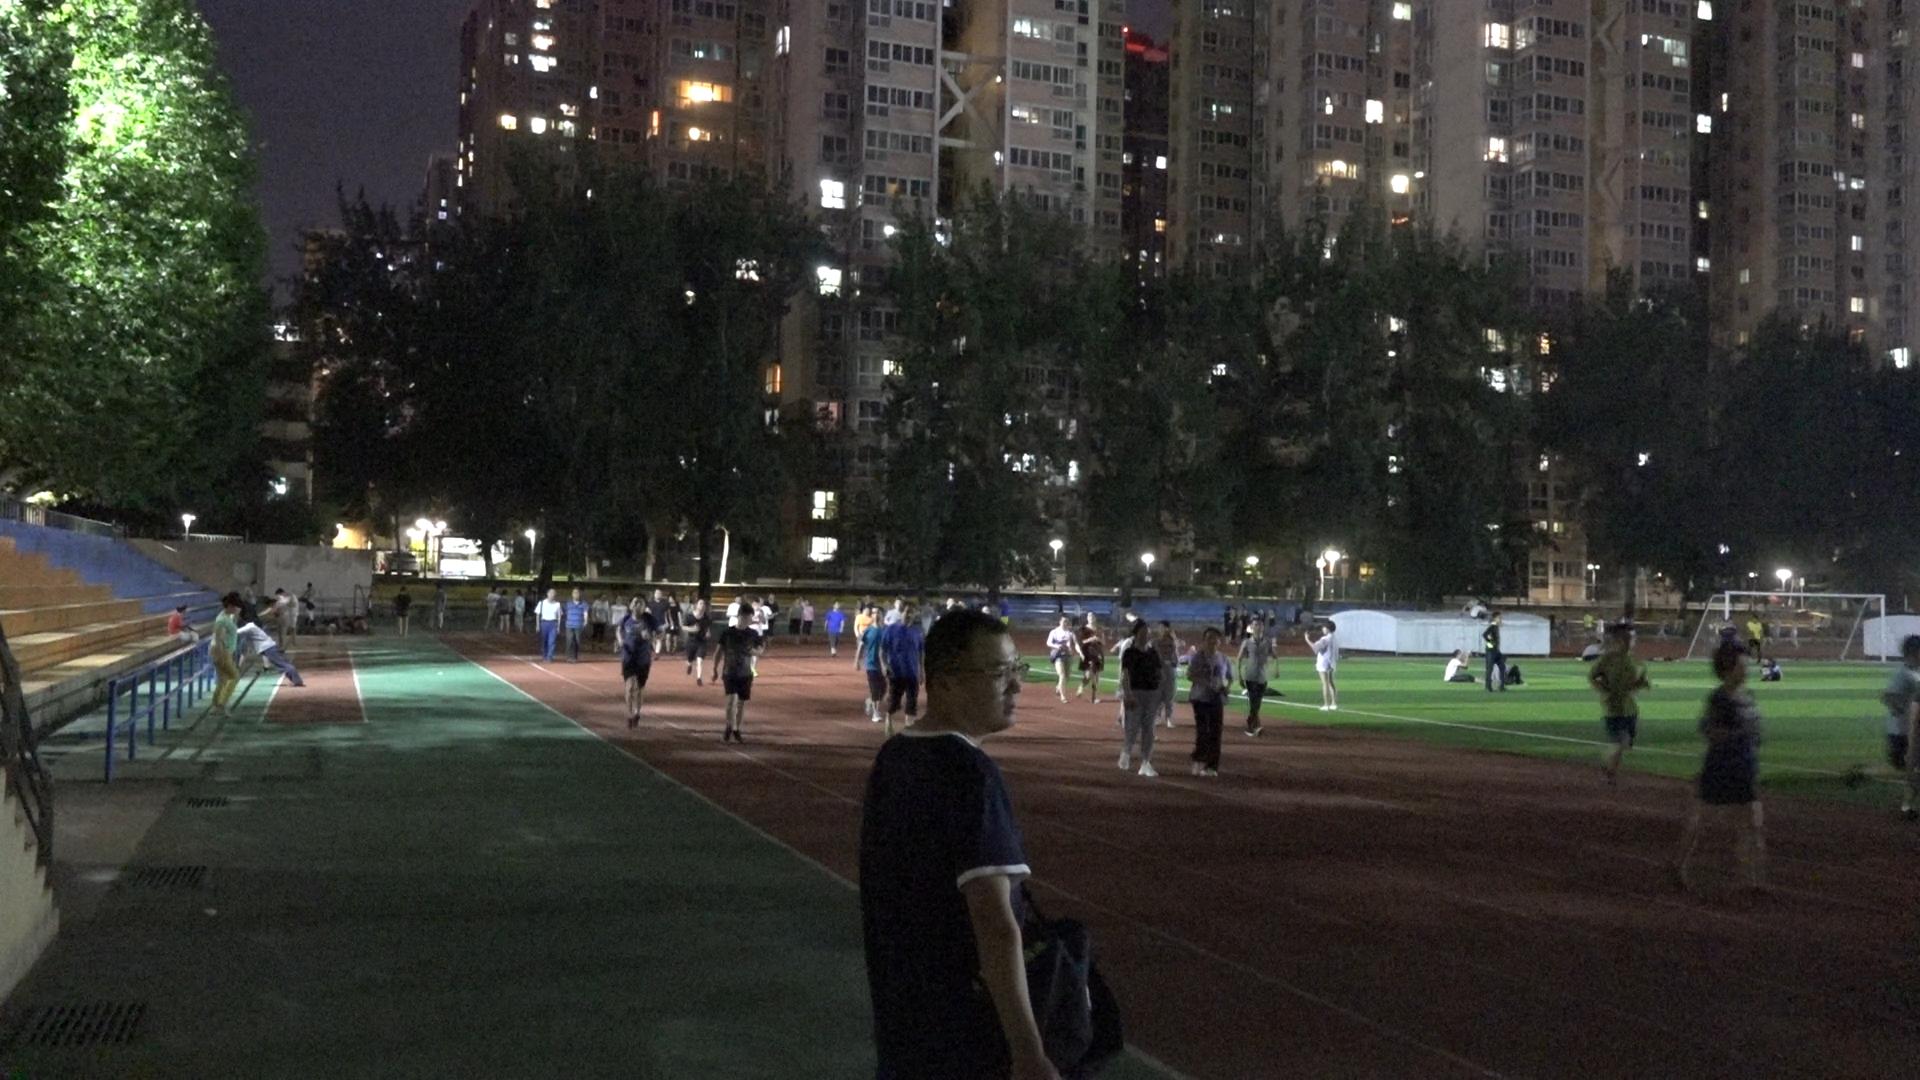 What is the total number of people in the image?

76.